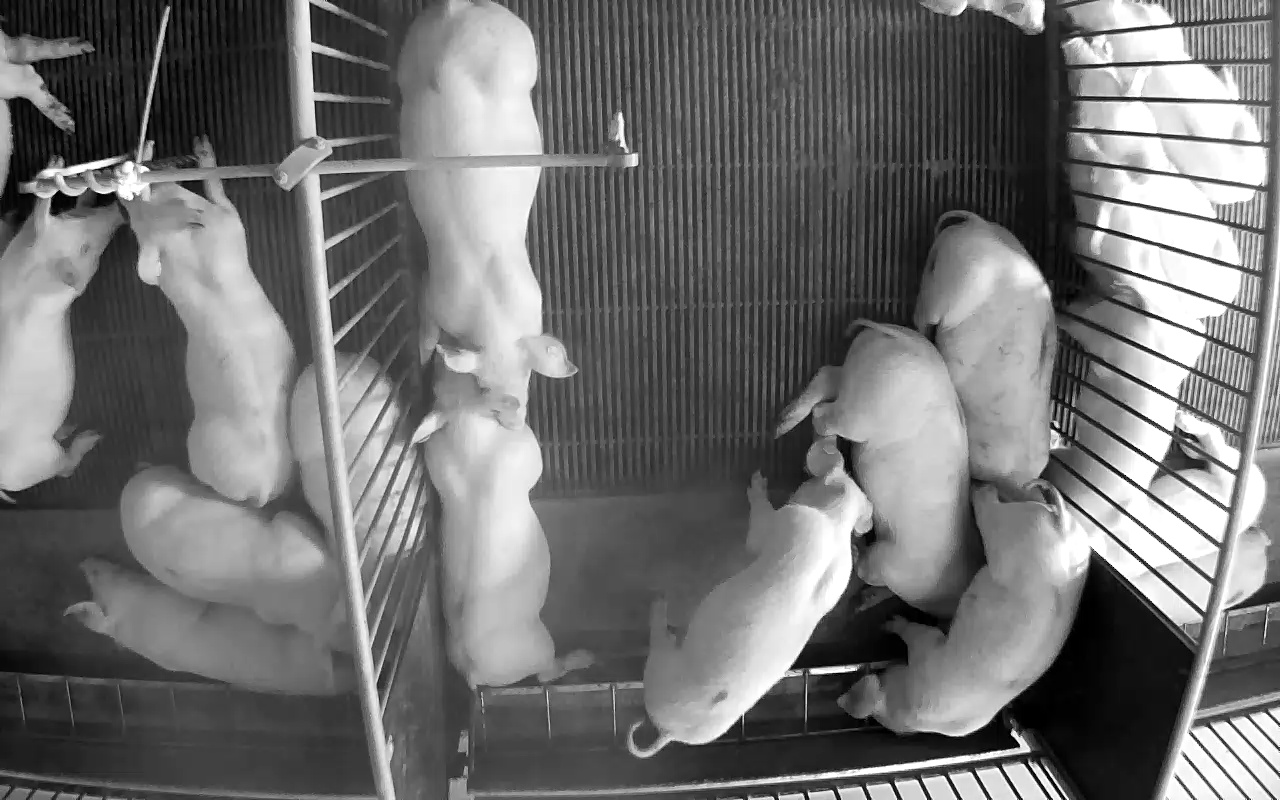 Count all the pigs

19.